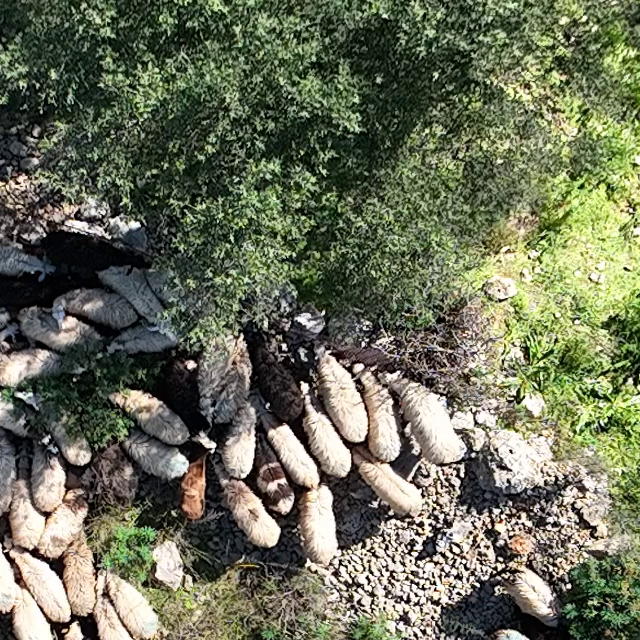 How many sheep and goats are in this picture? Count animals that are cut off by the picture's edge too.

42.